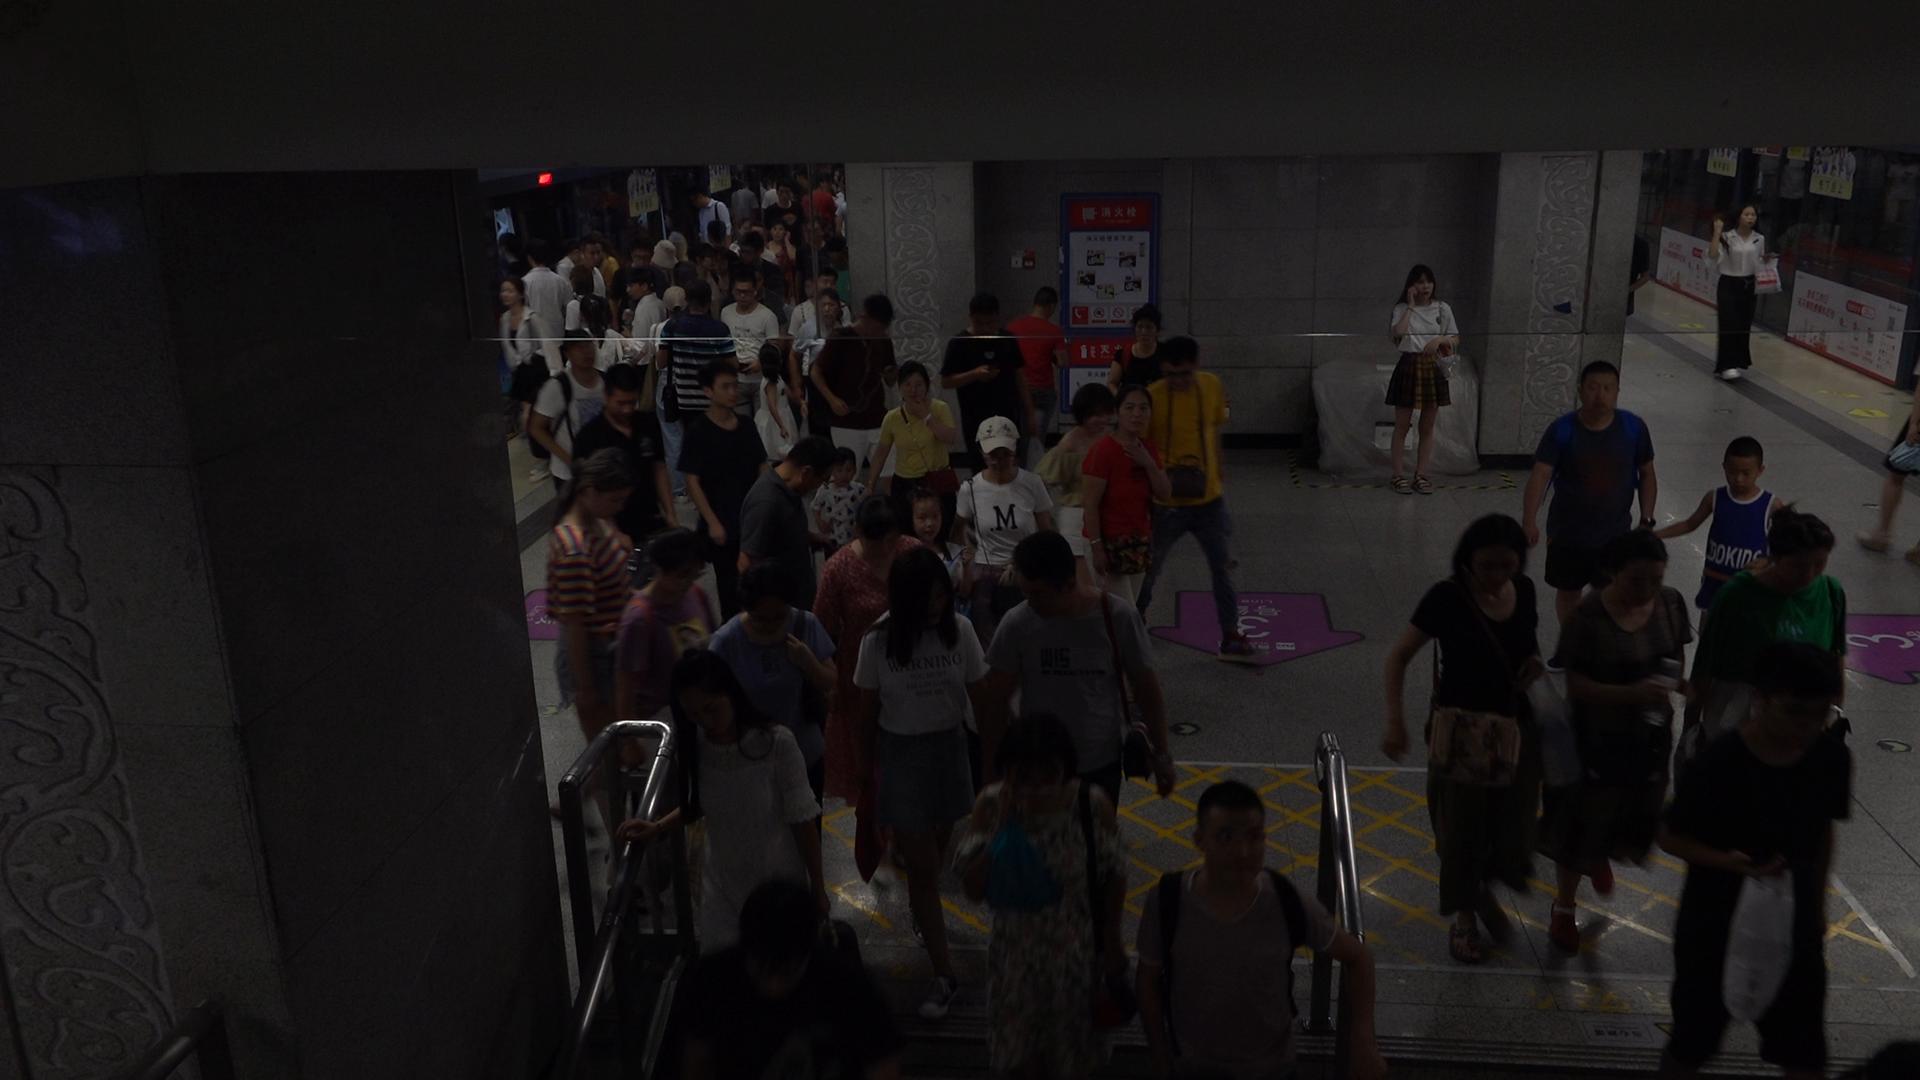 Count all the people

66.